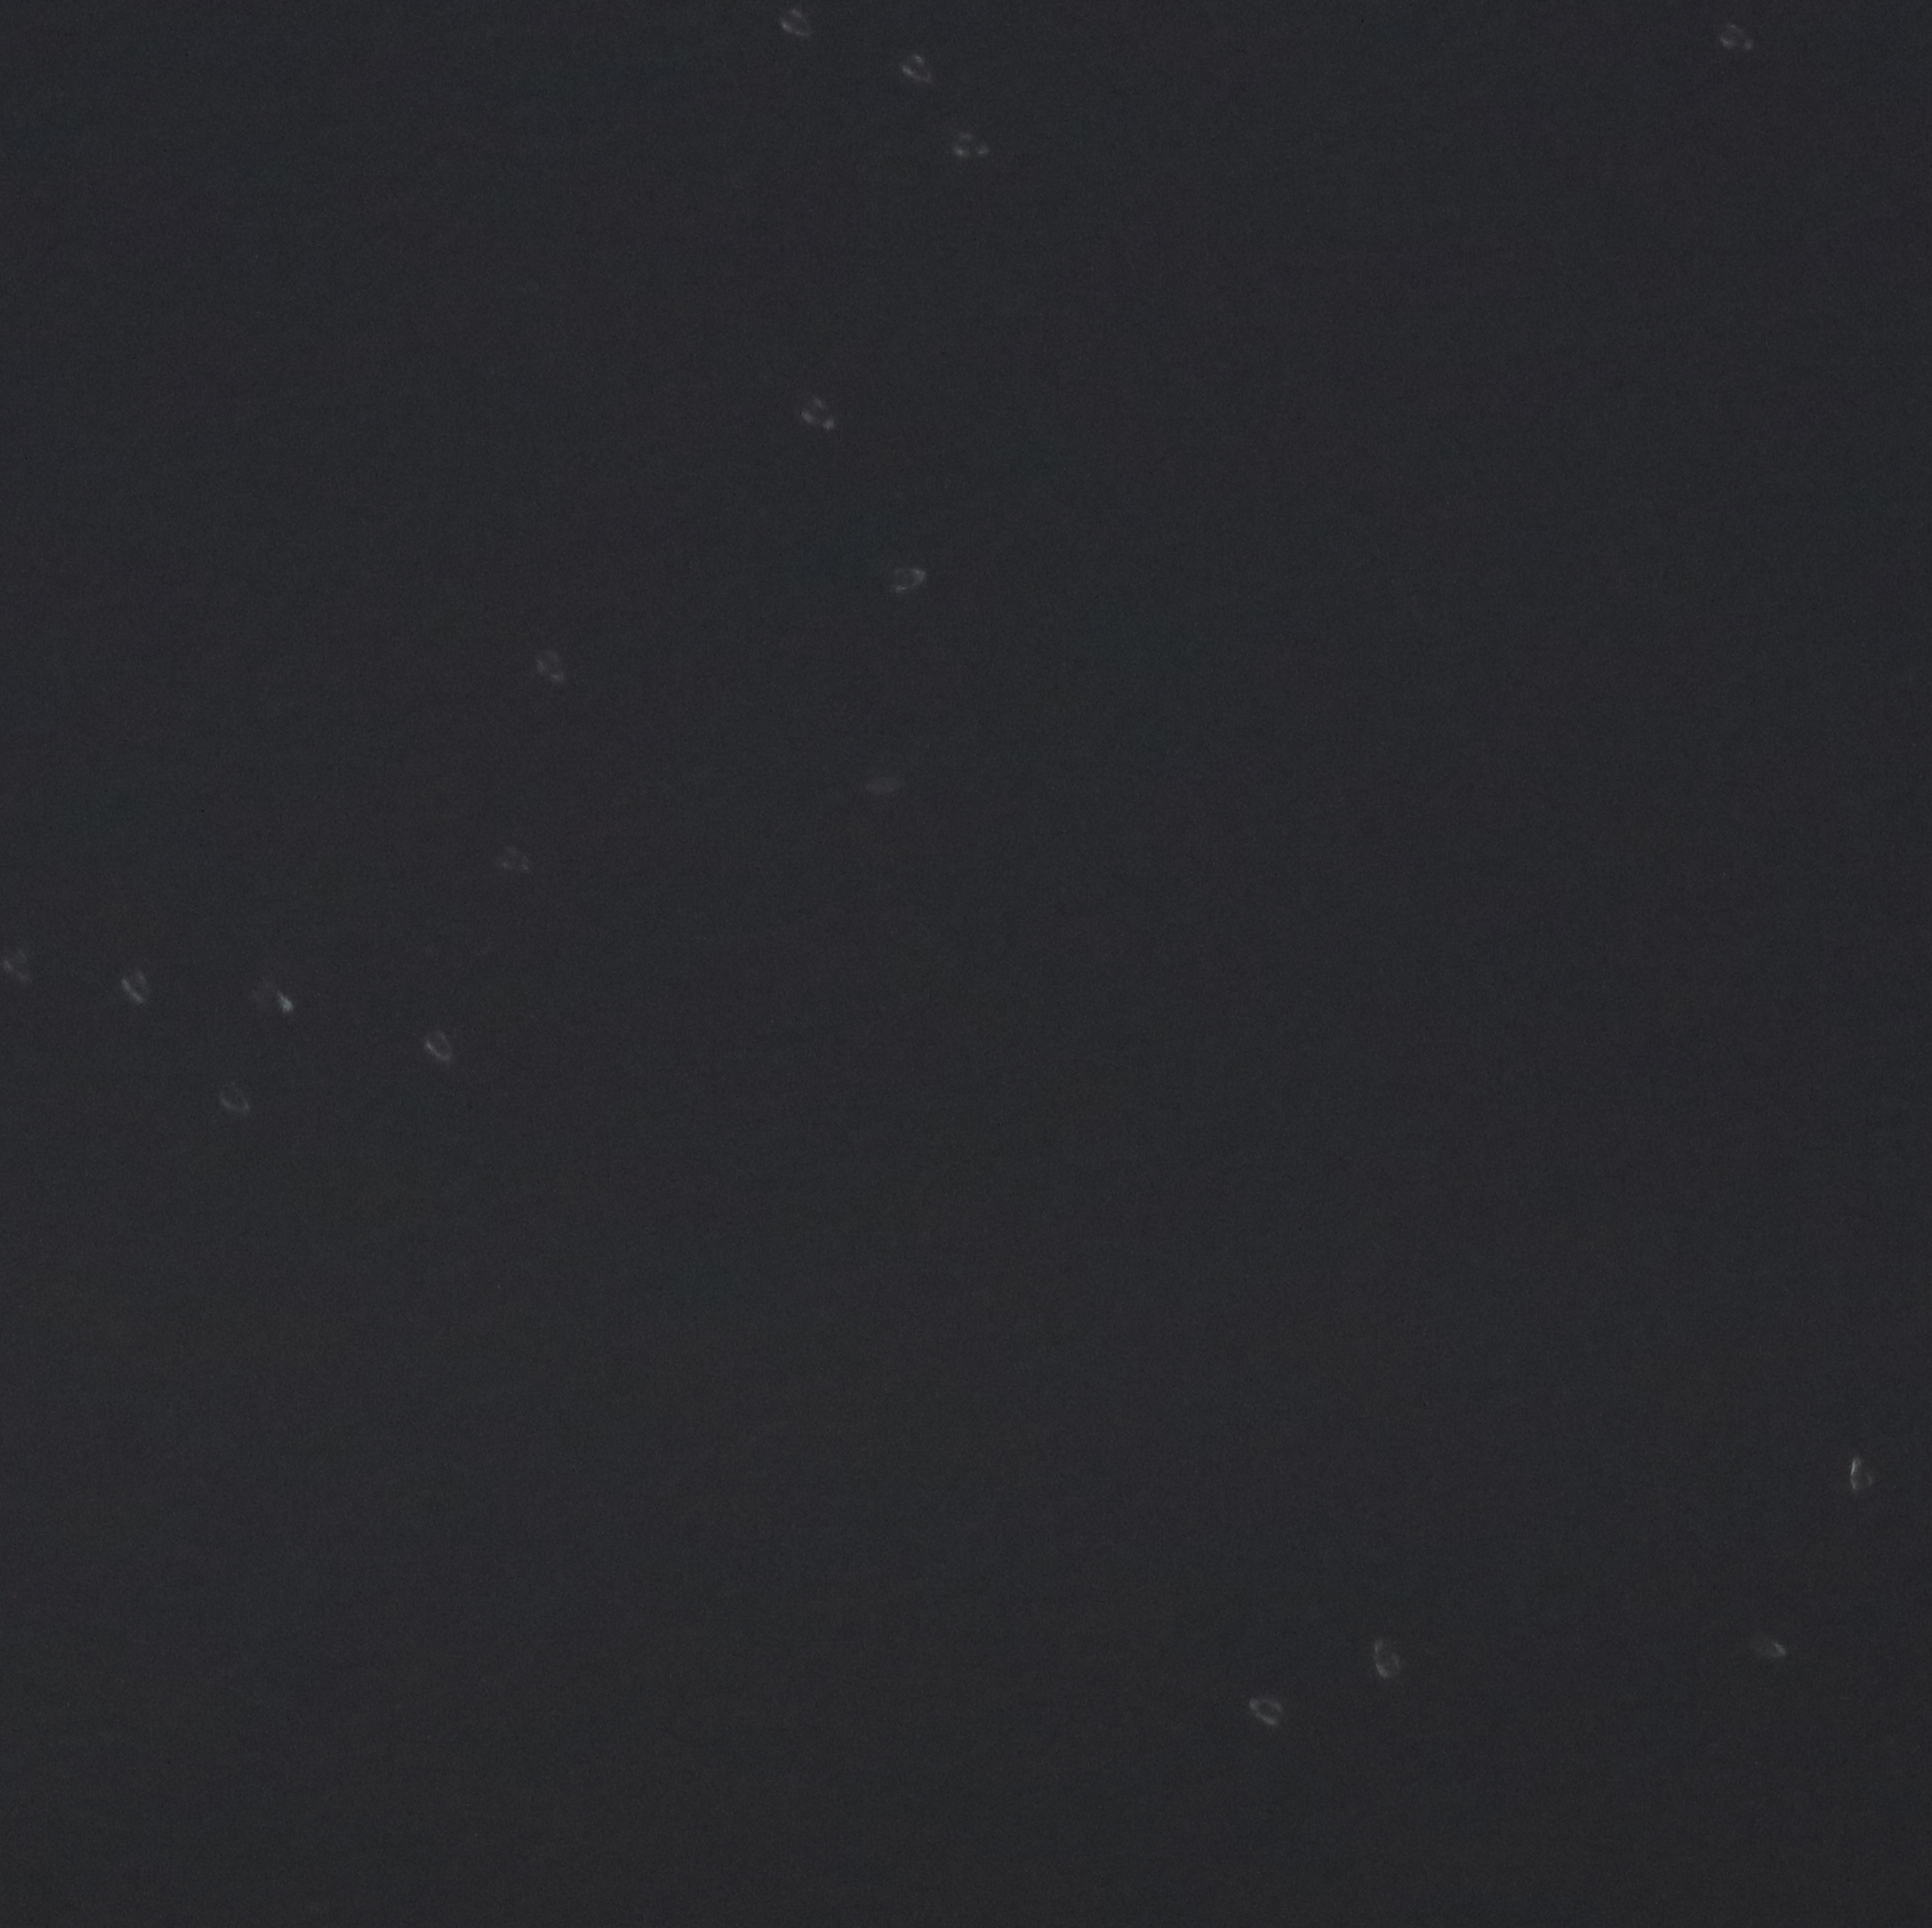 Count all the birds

17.